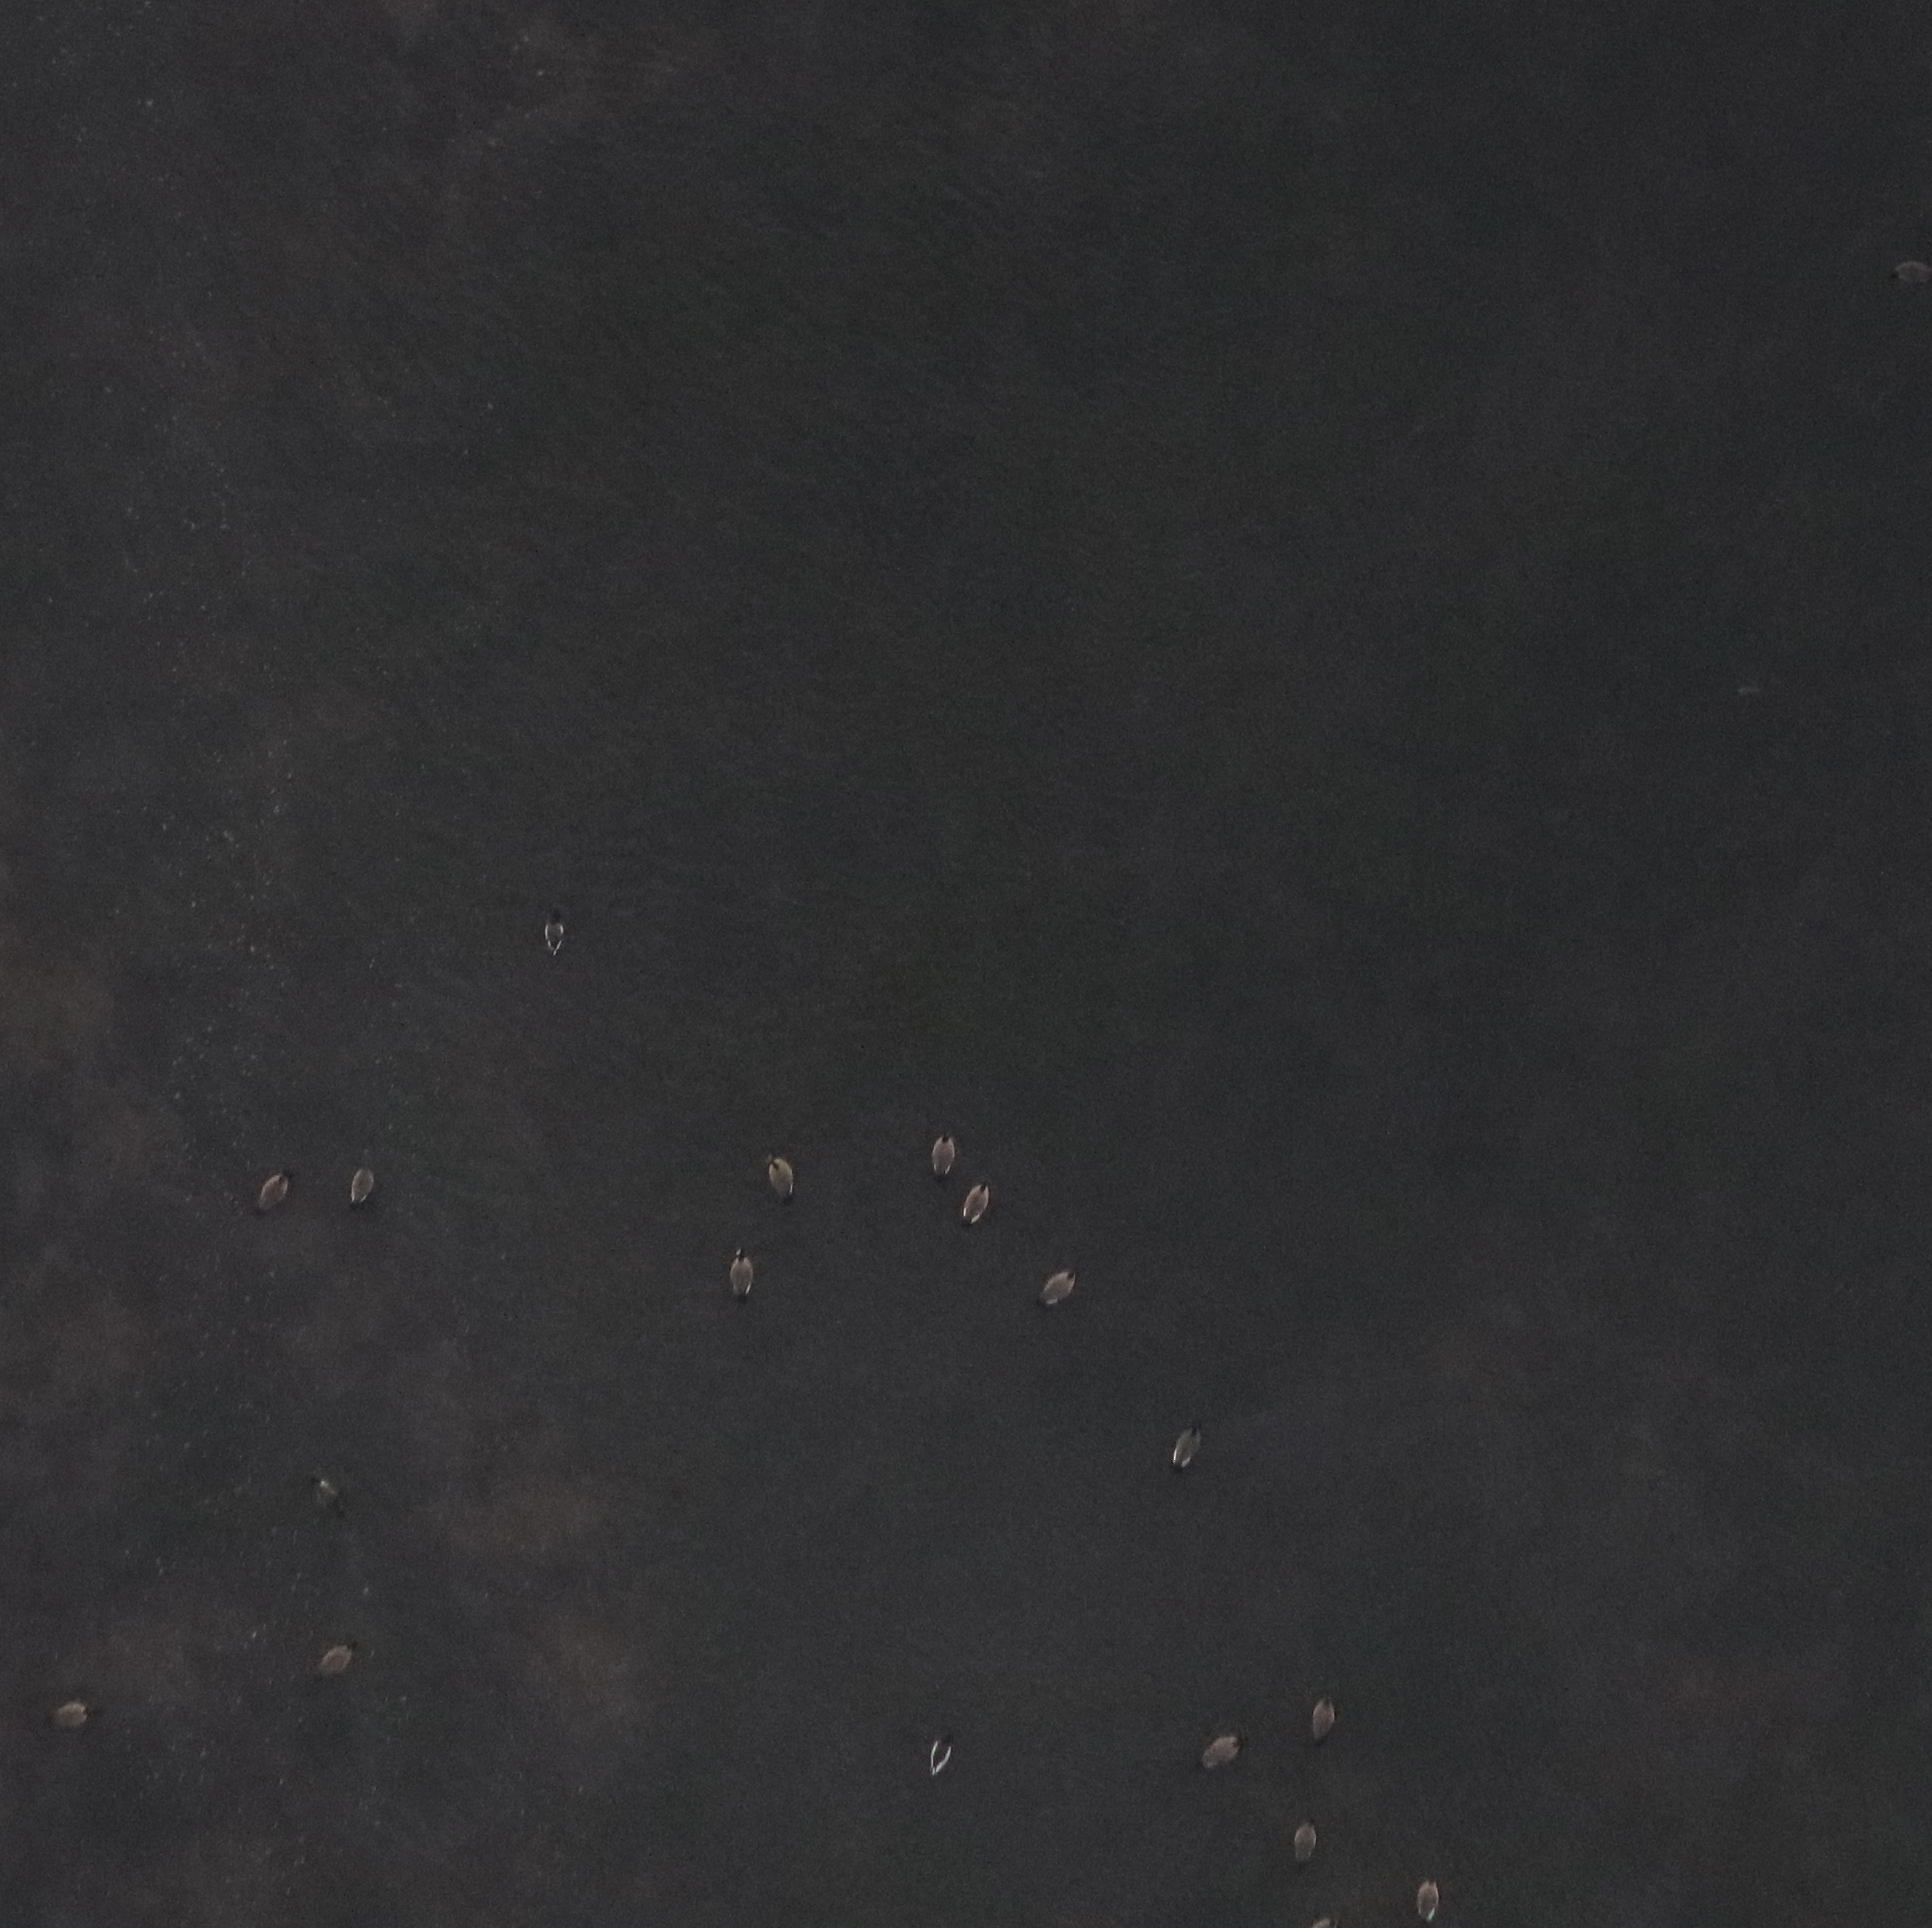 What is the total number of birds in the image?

18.